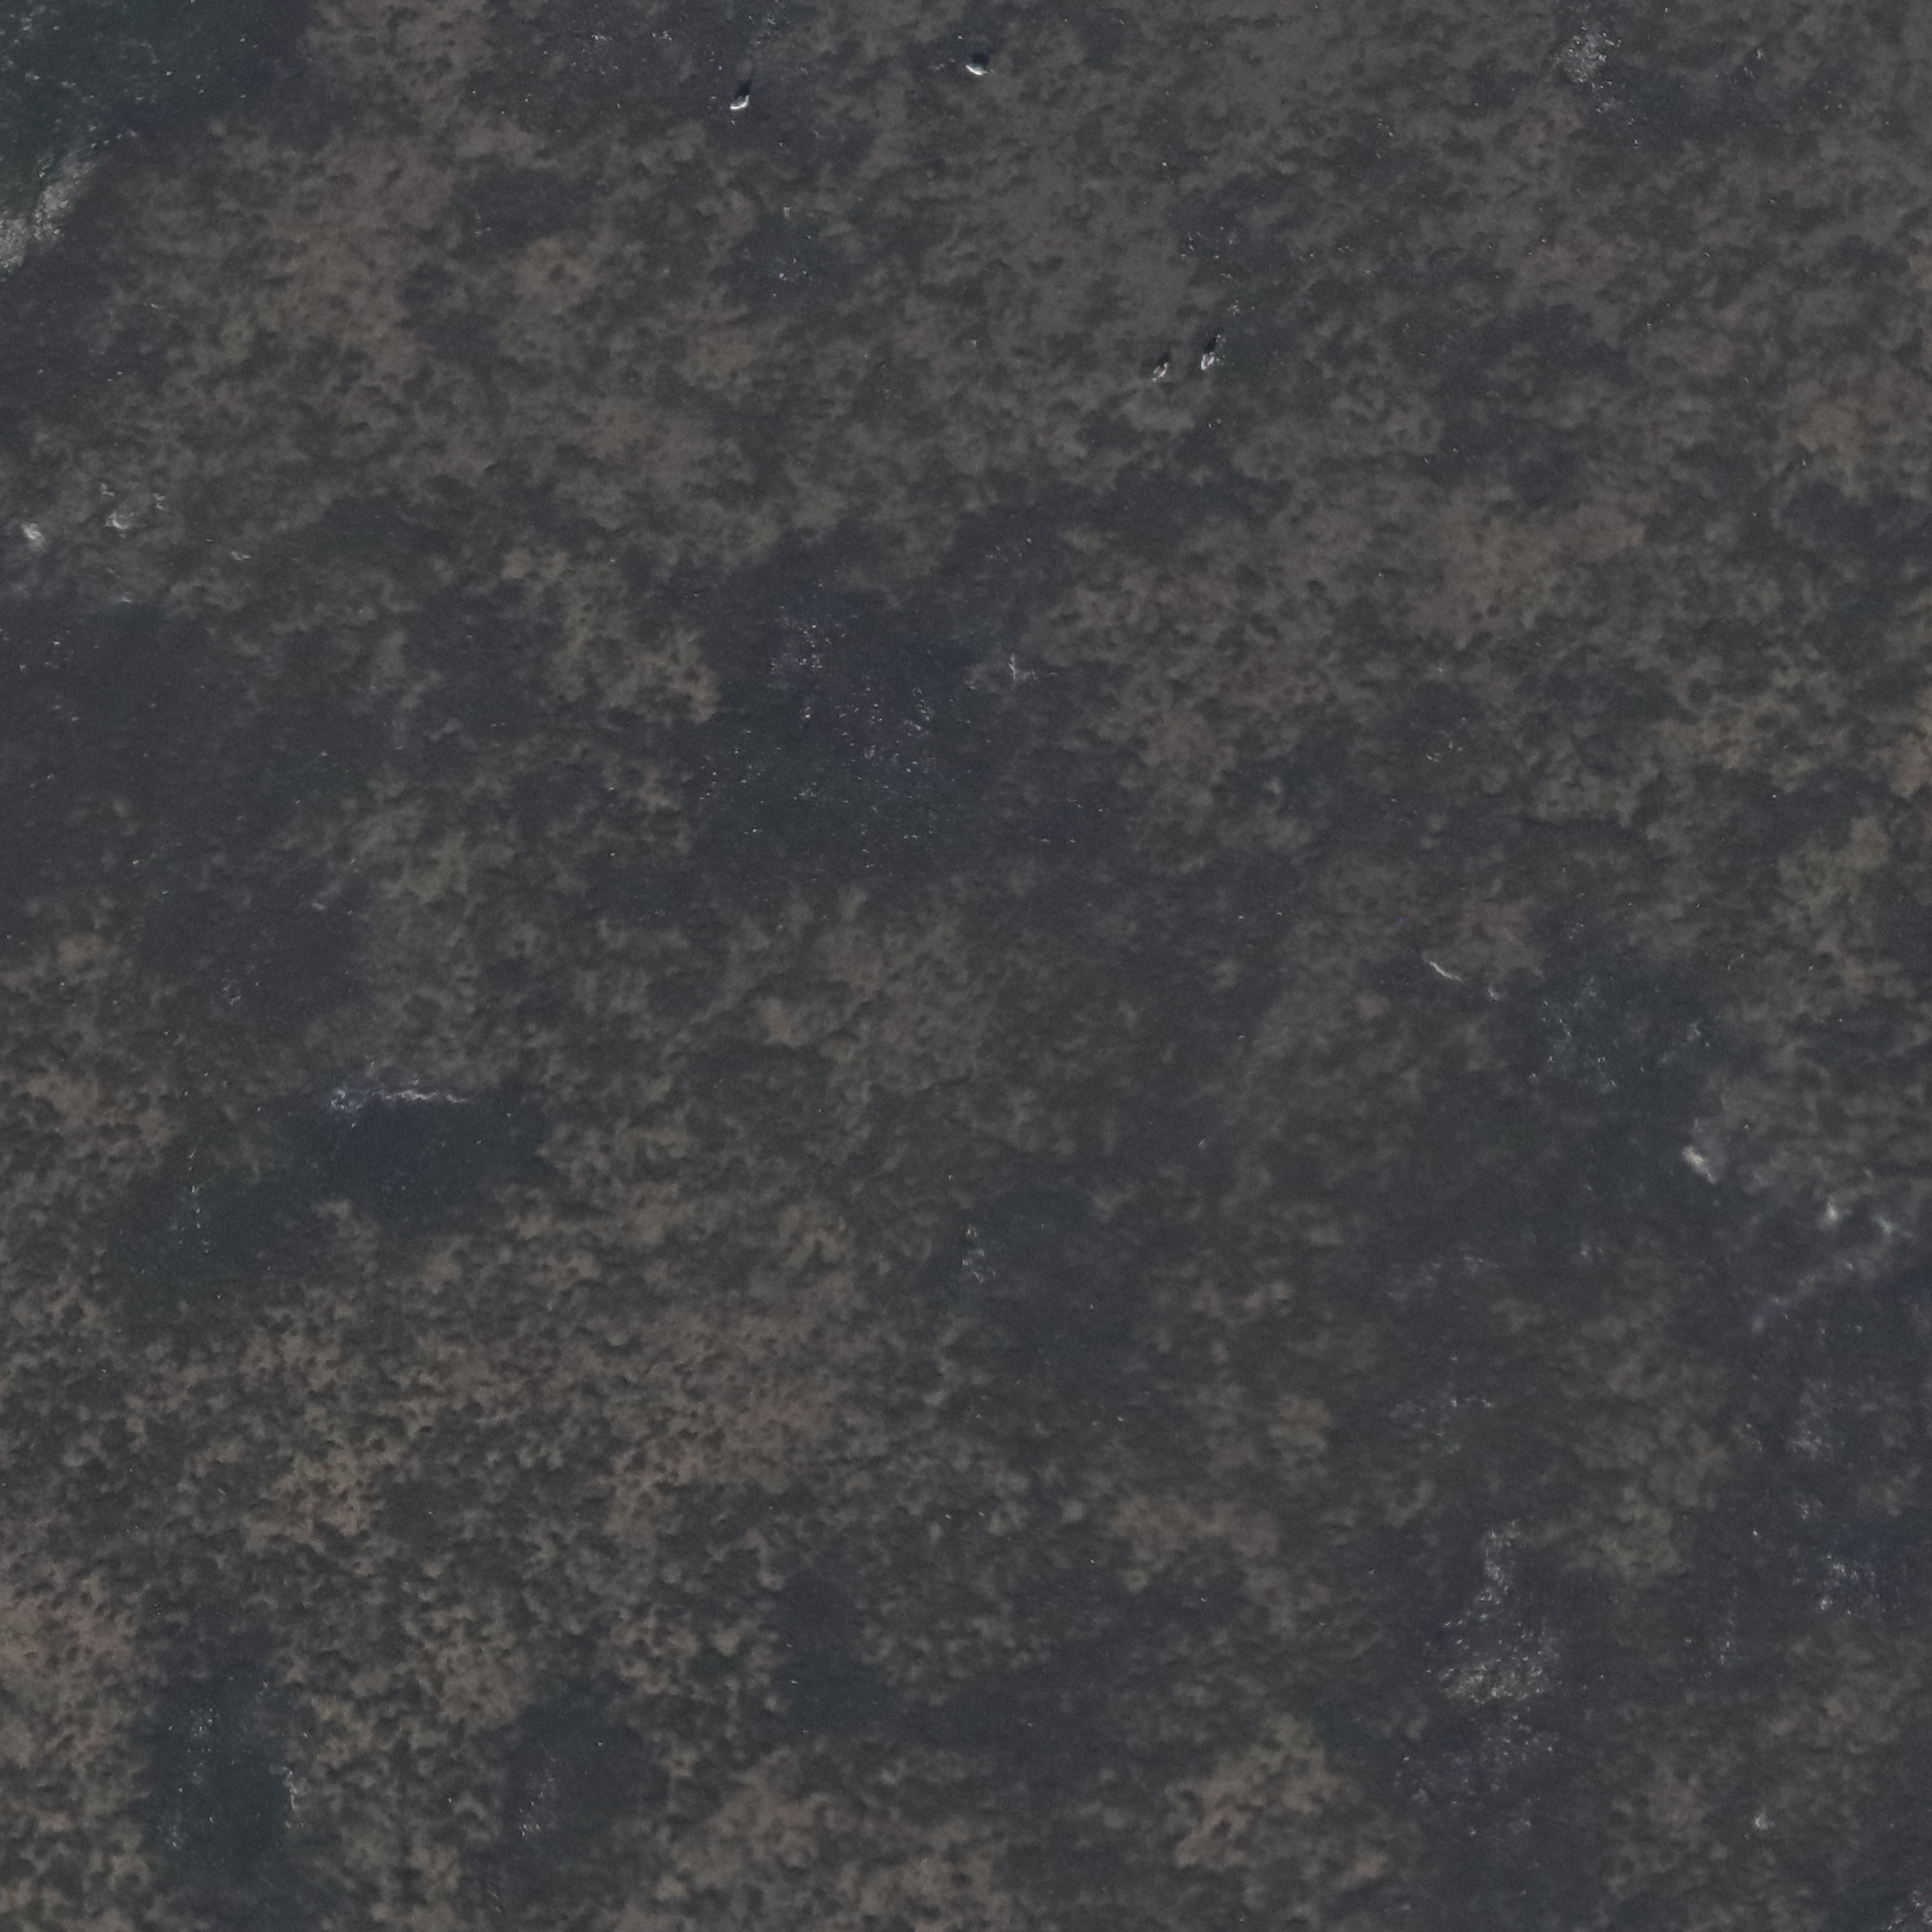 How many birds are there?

4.